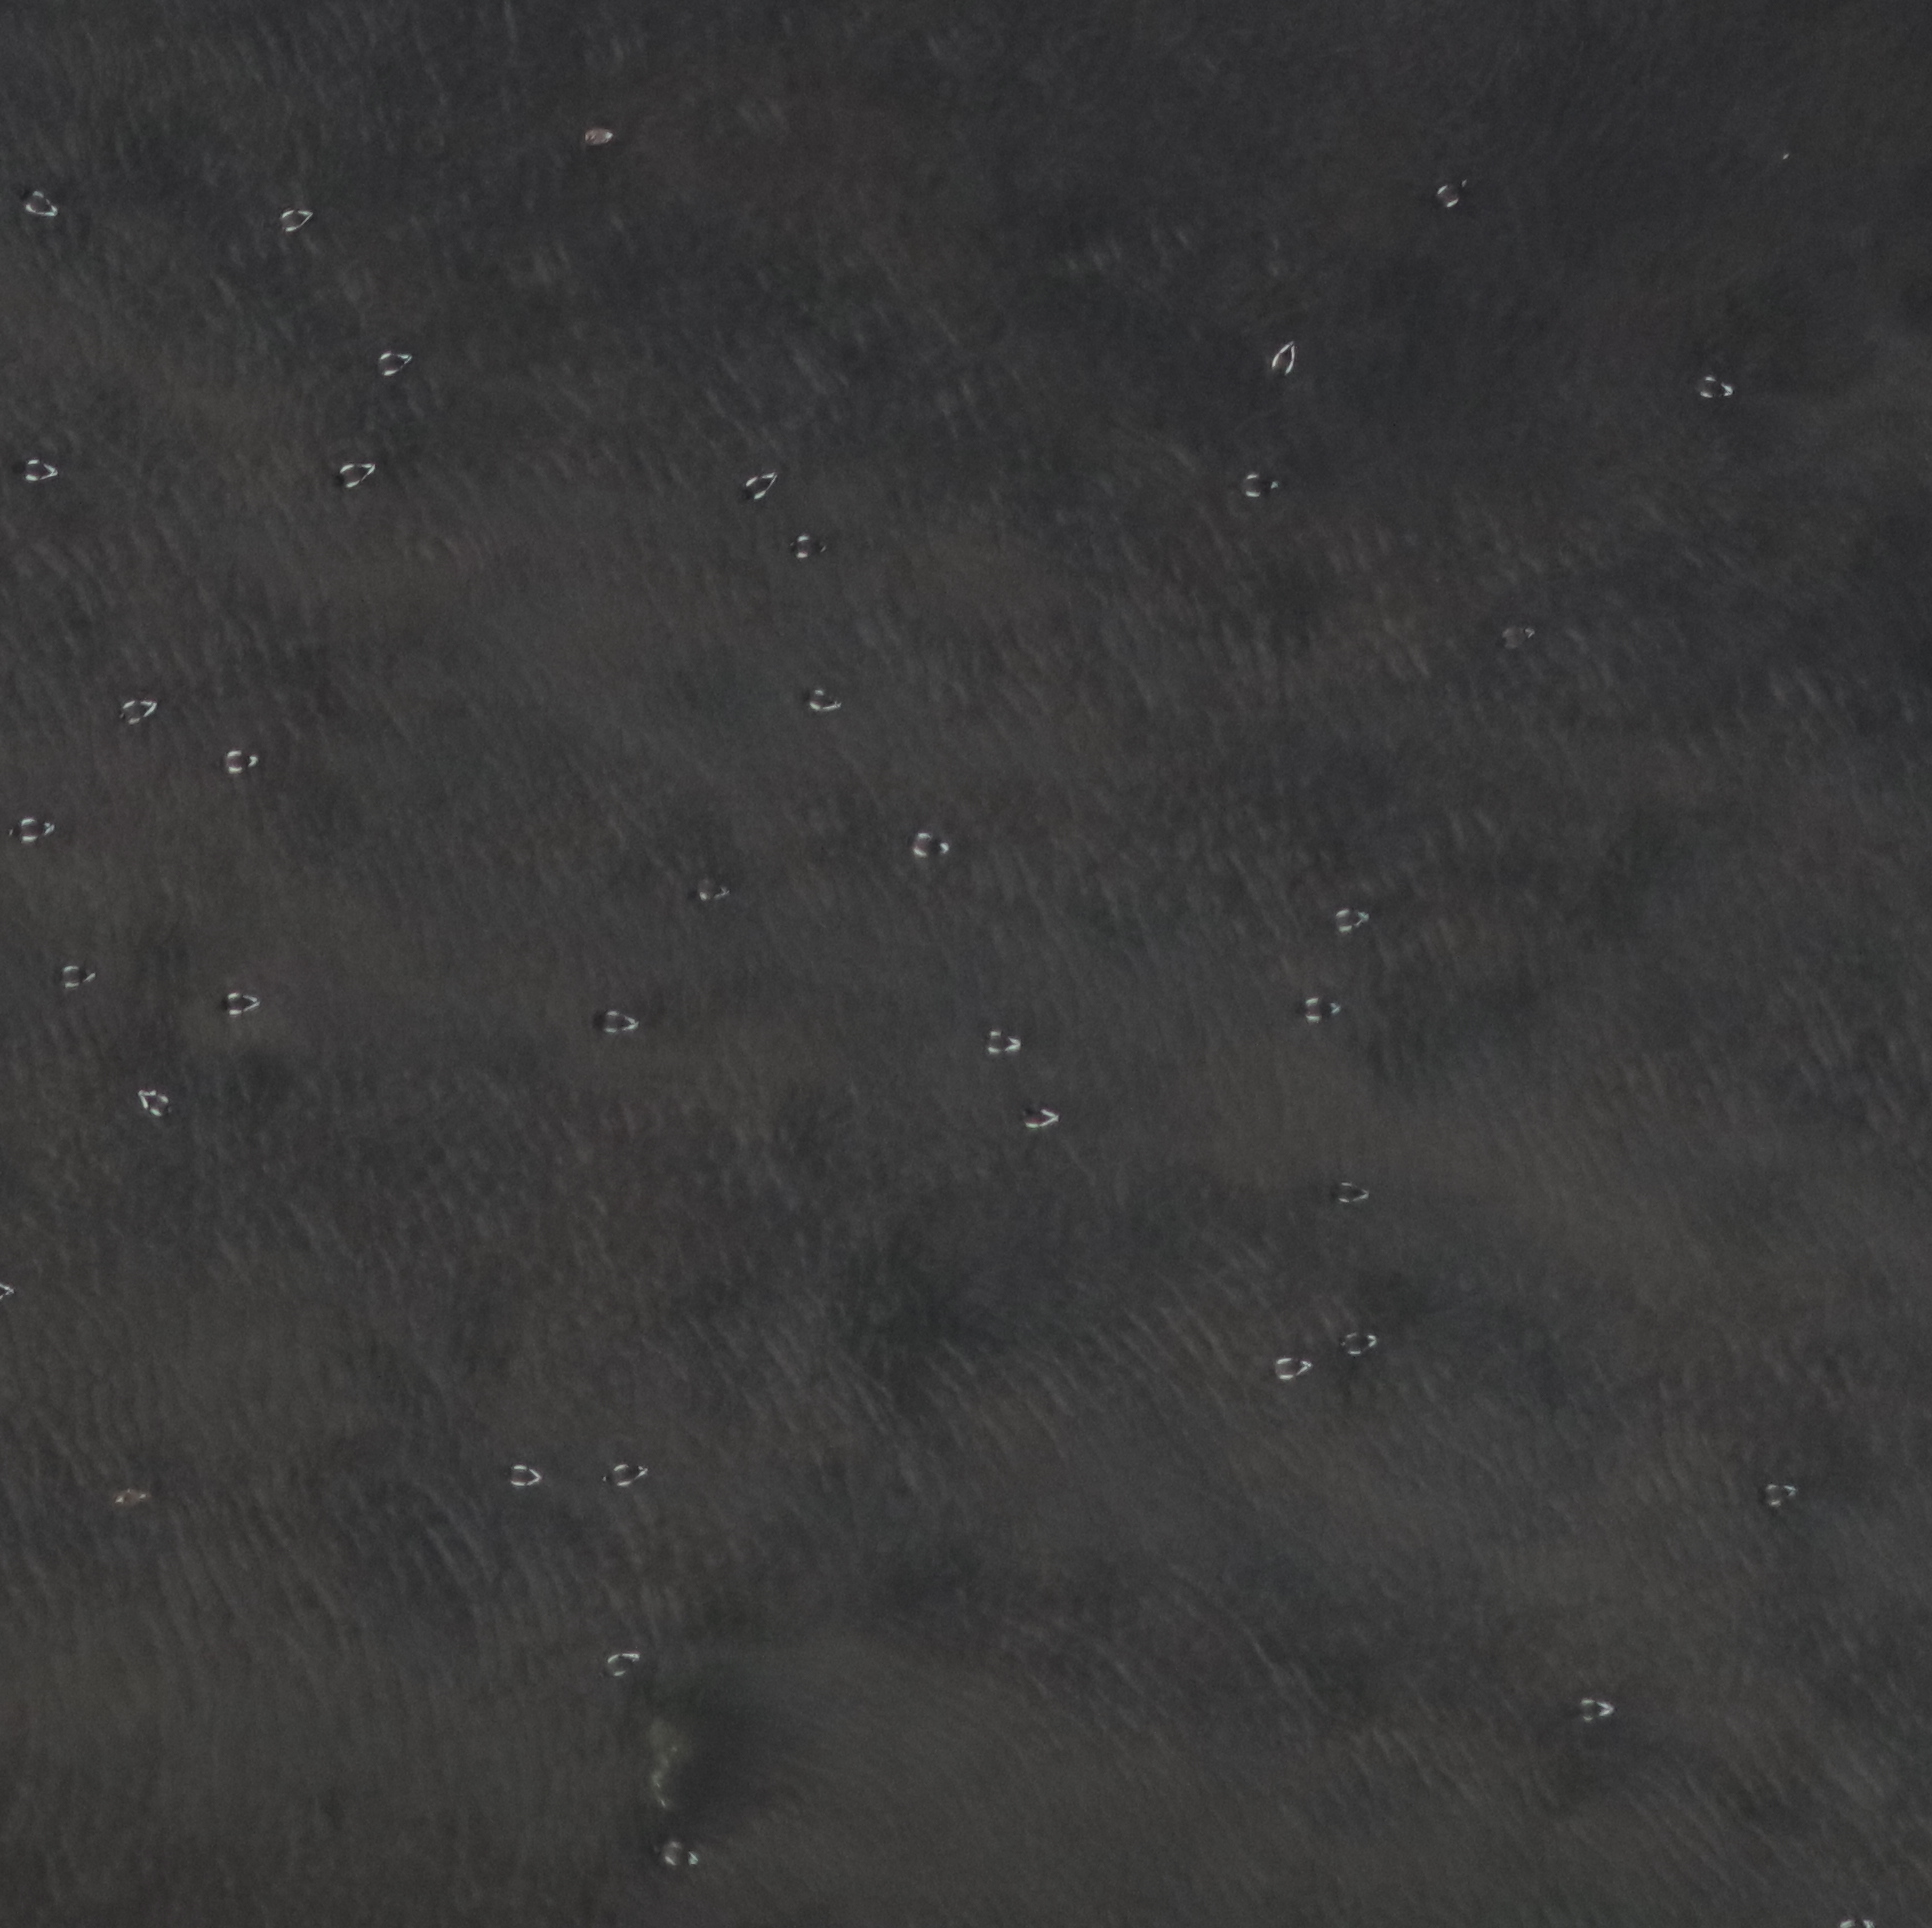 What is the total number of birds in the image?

37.